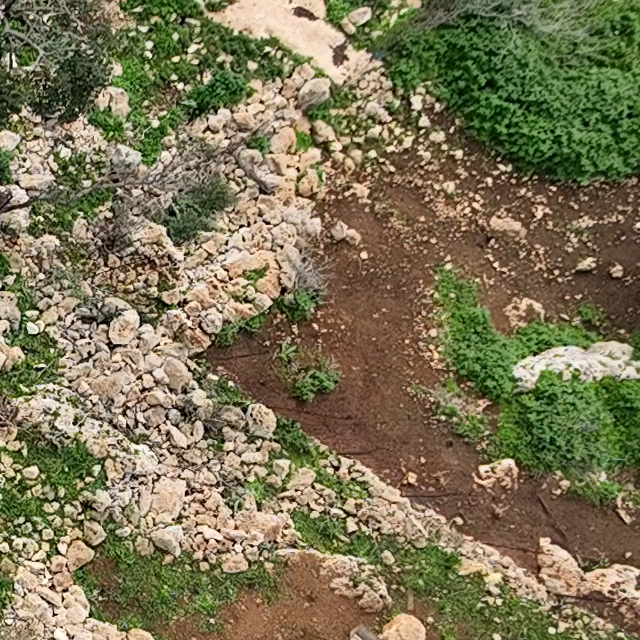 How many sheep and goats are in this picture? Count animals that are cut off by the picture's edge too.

0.